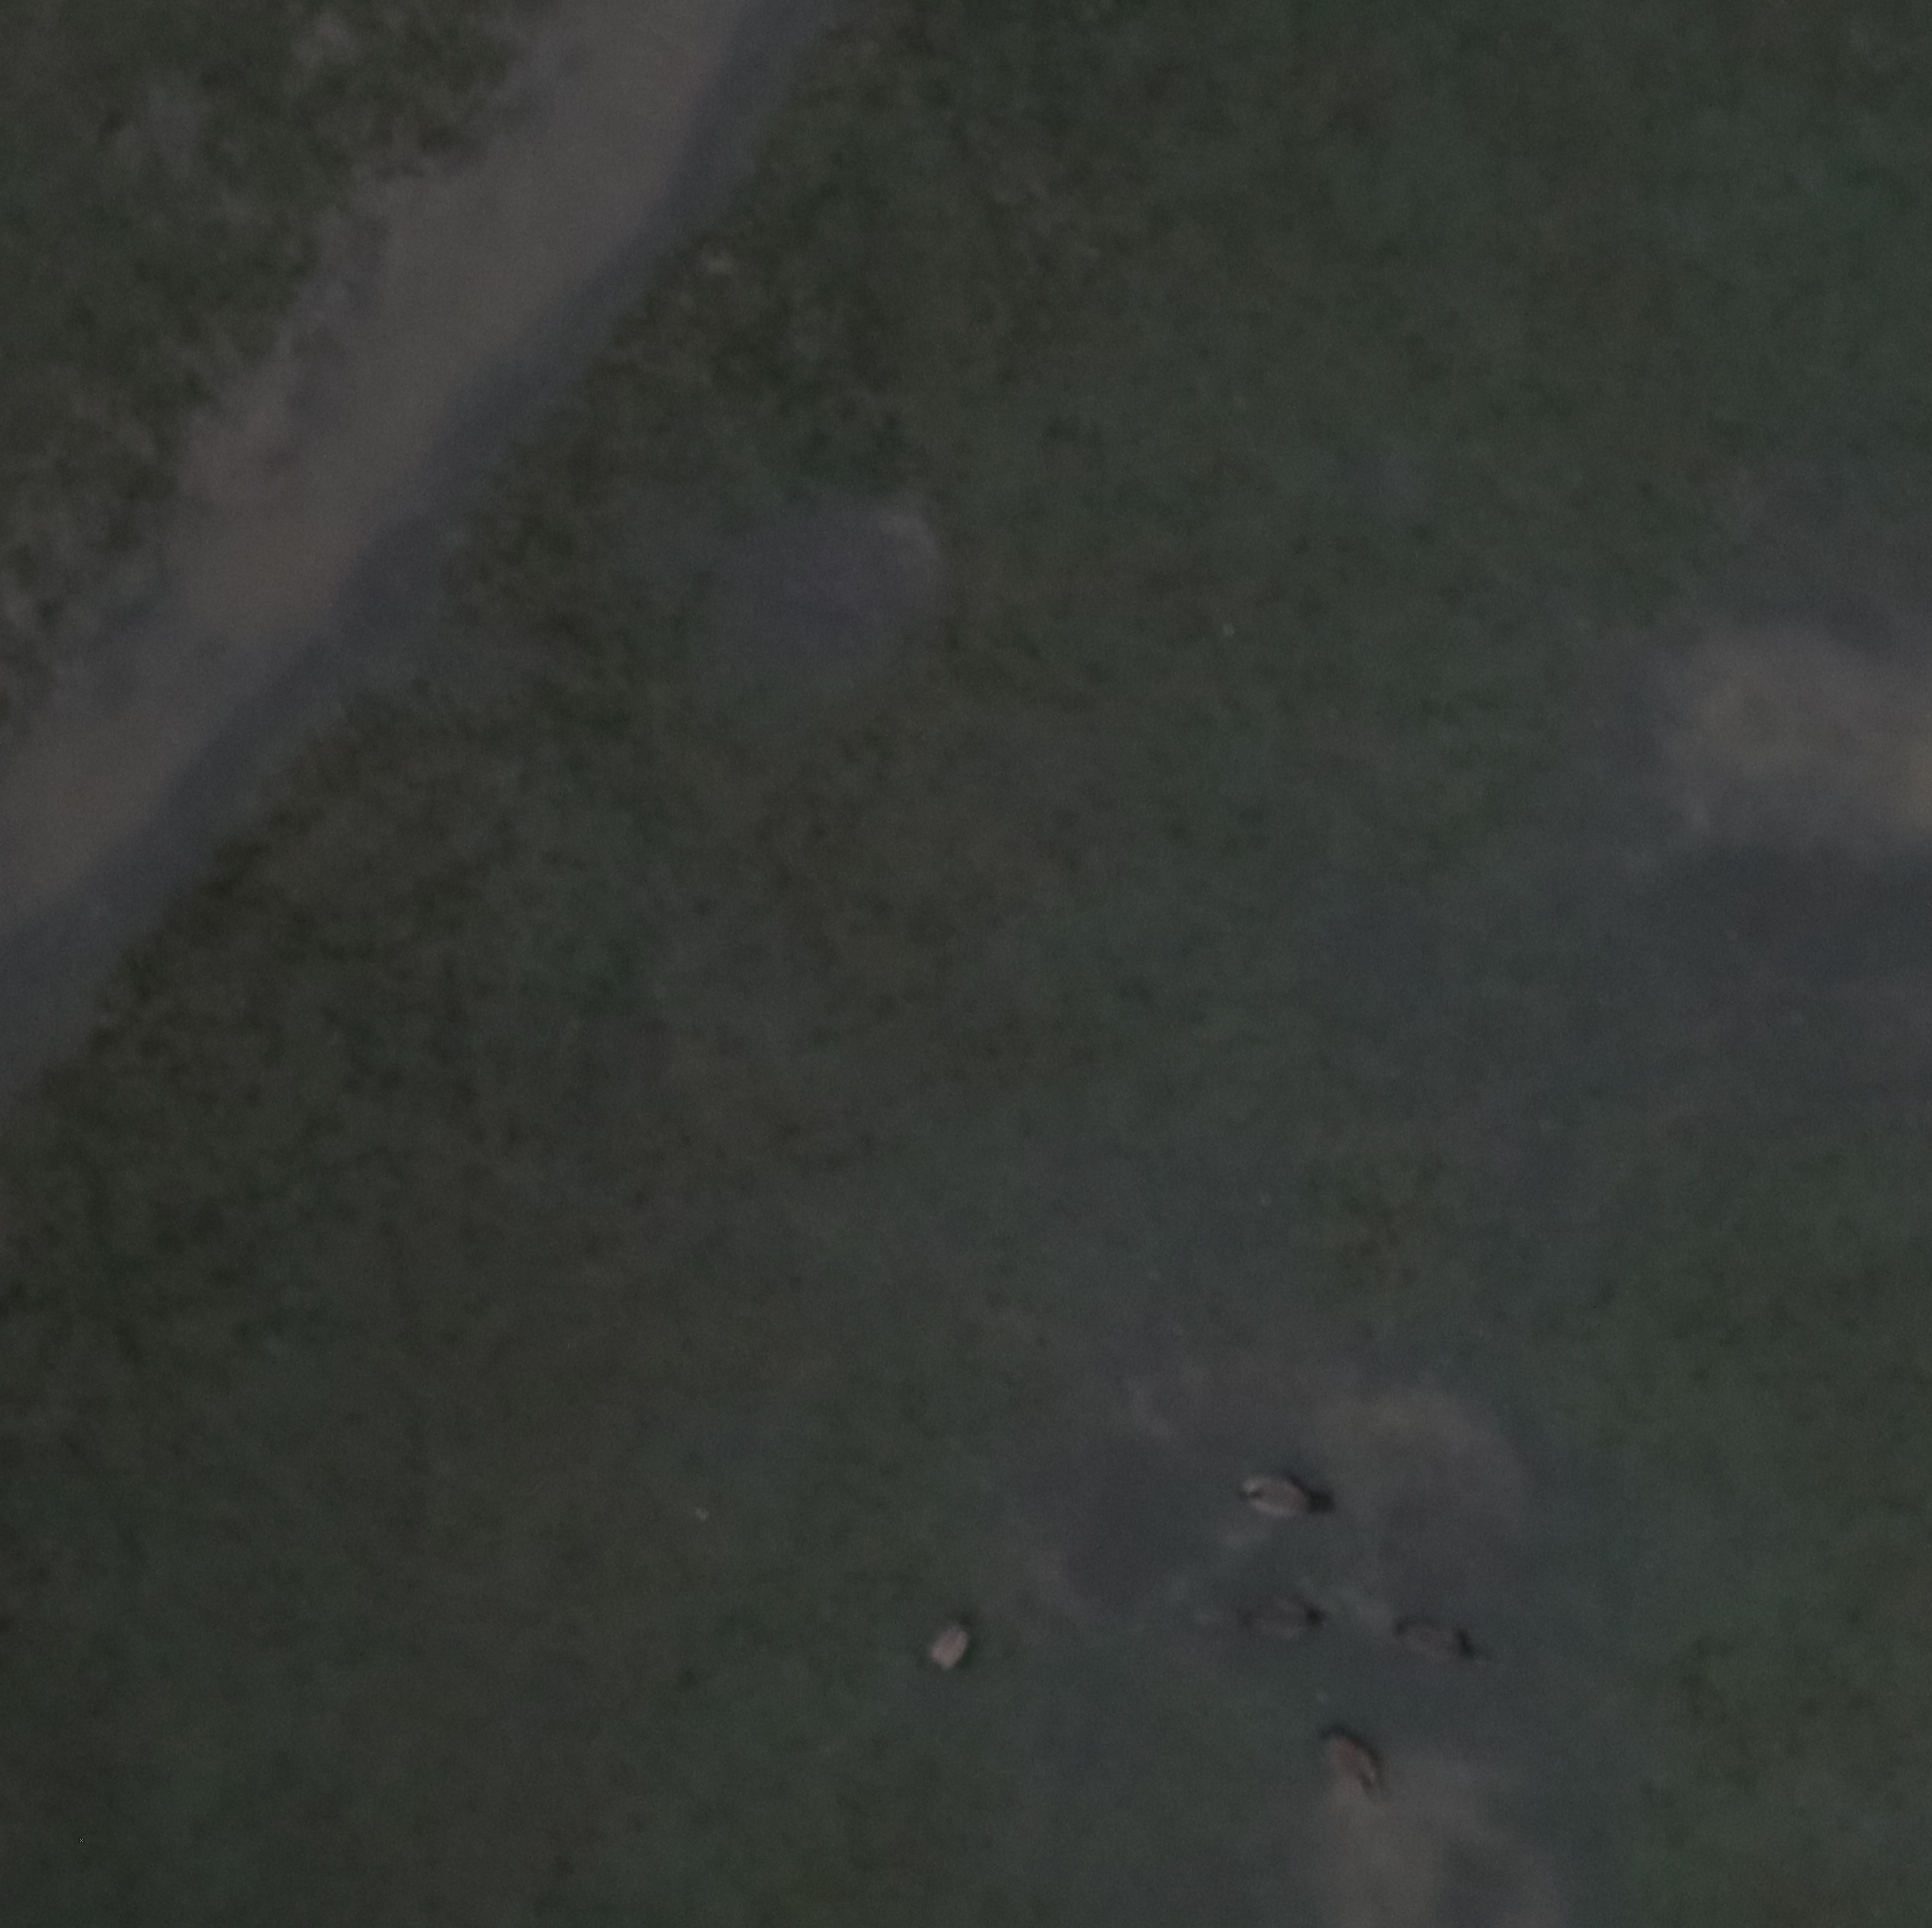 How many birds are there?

5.